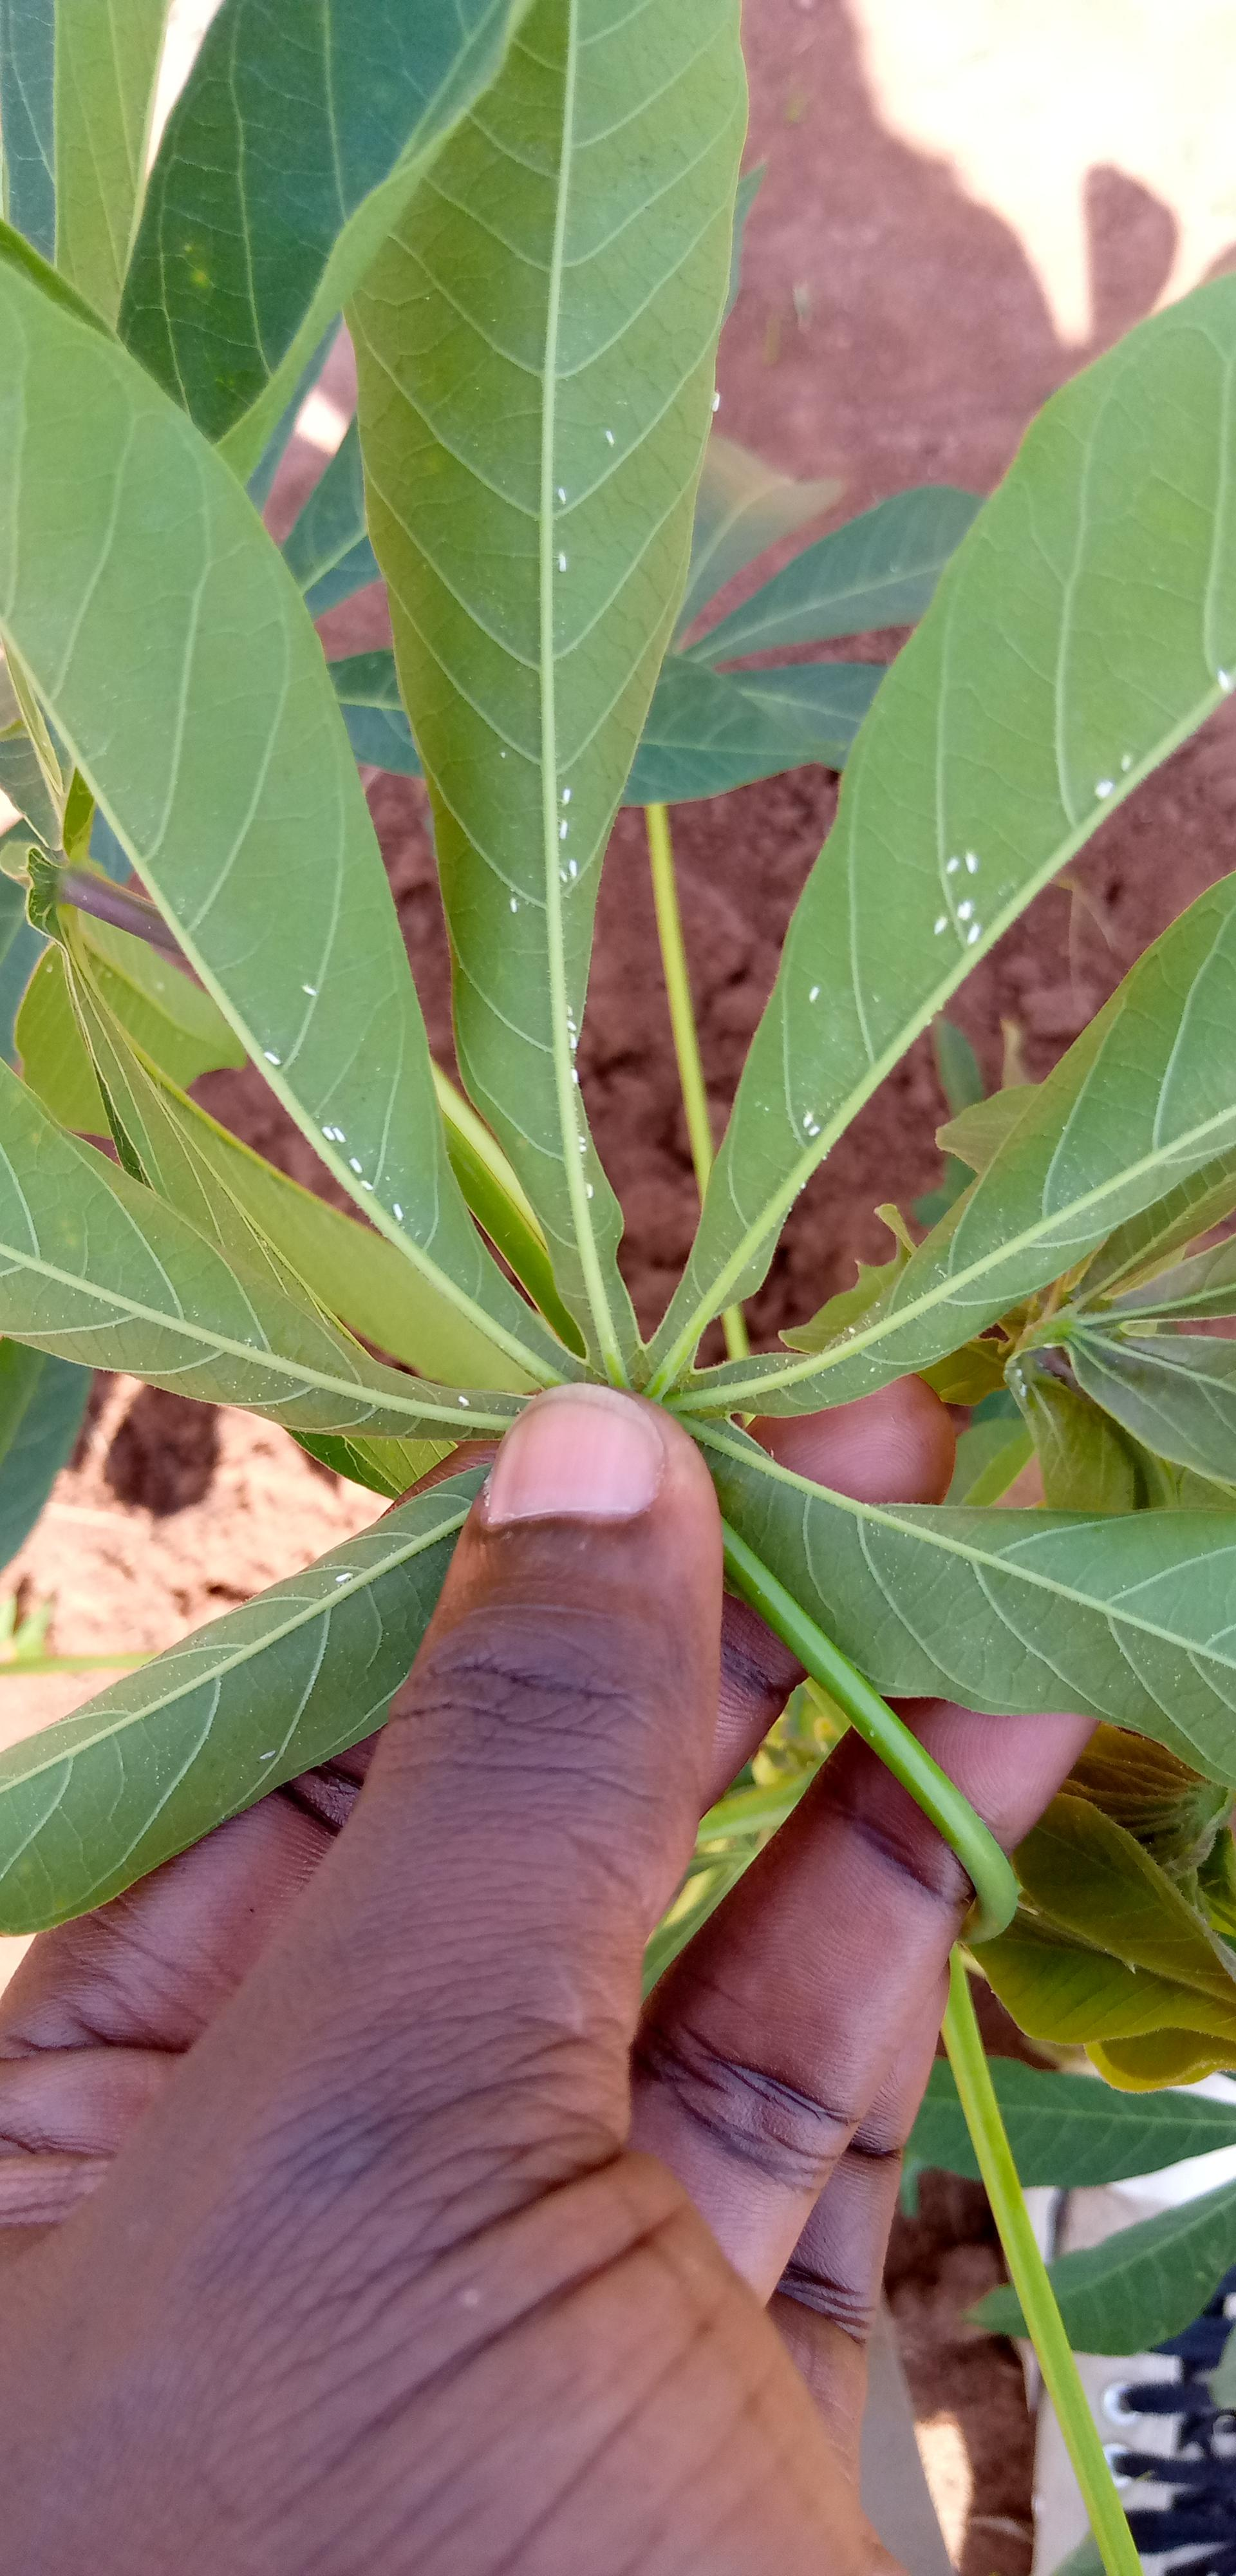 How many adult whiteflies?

36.